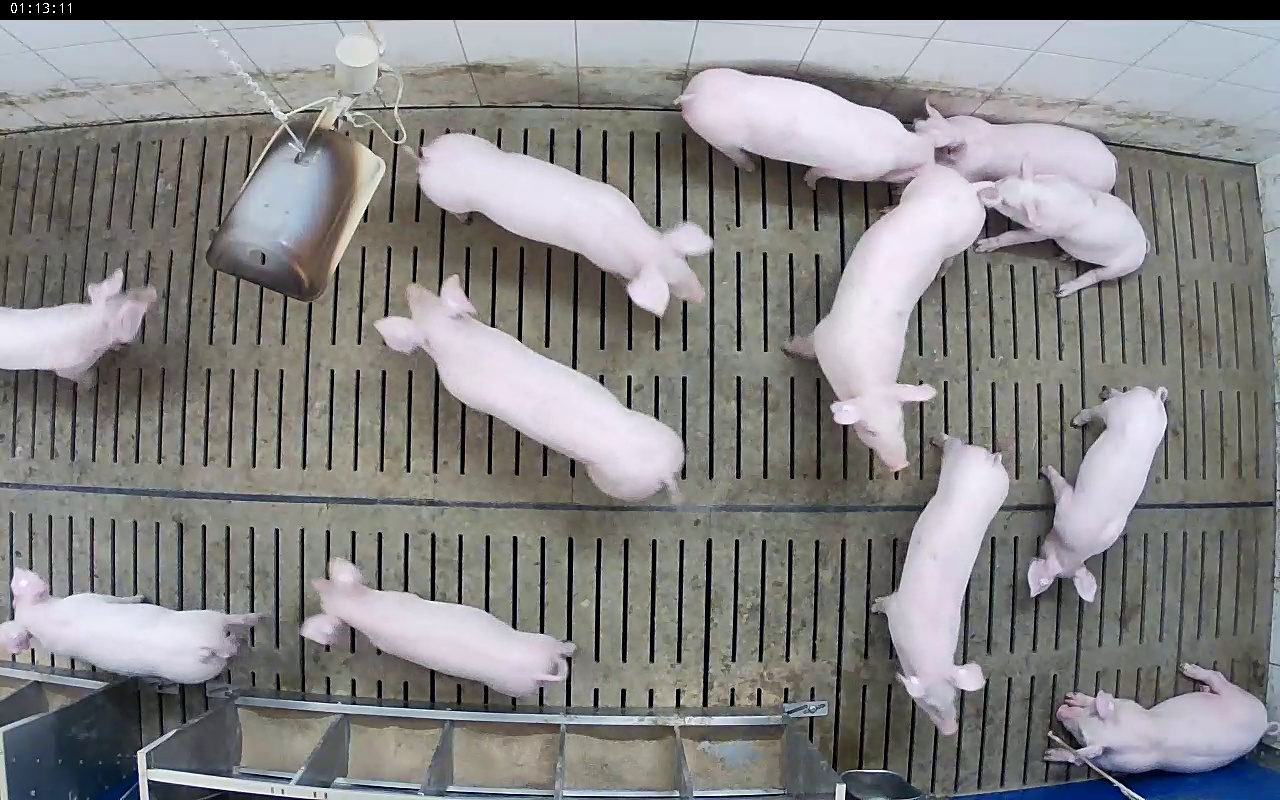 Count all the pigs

12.